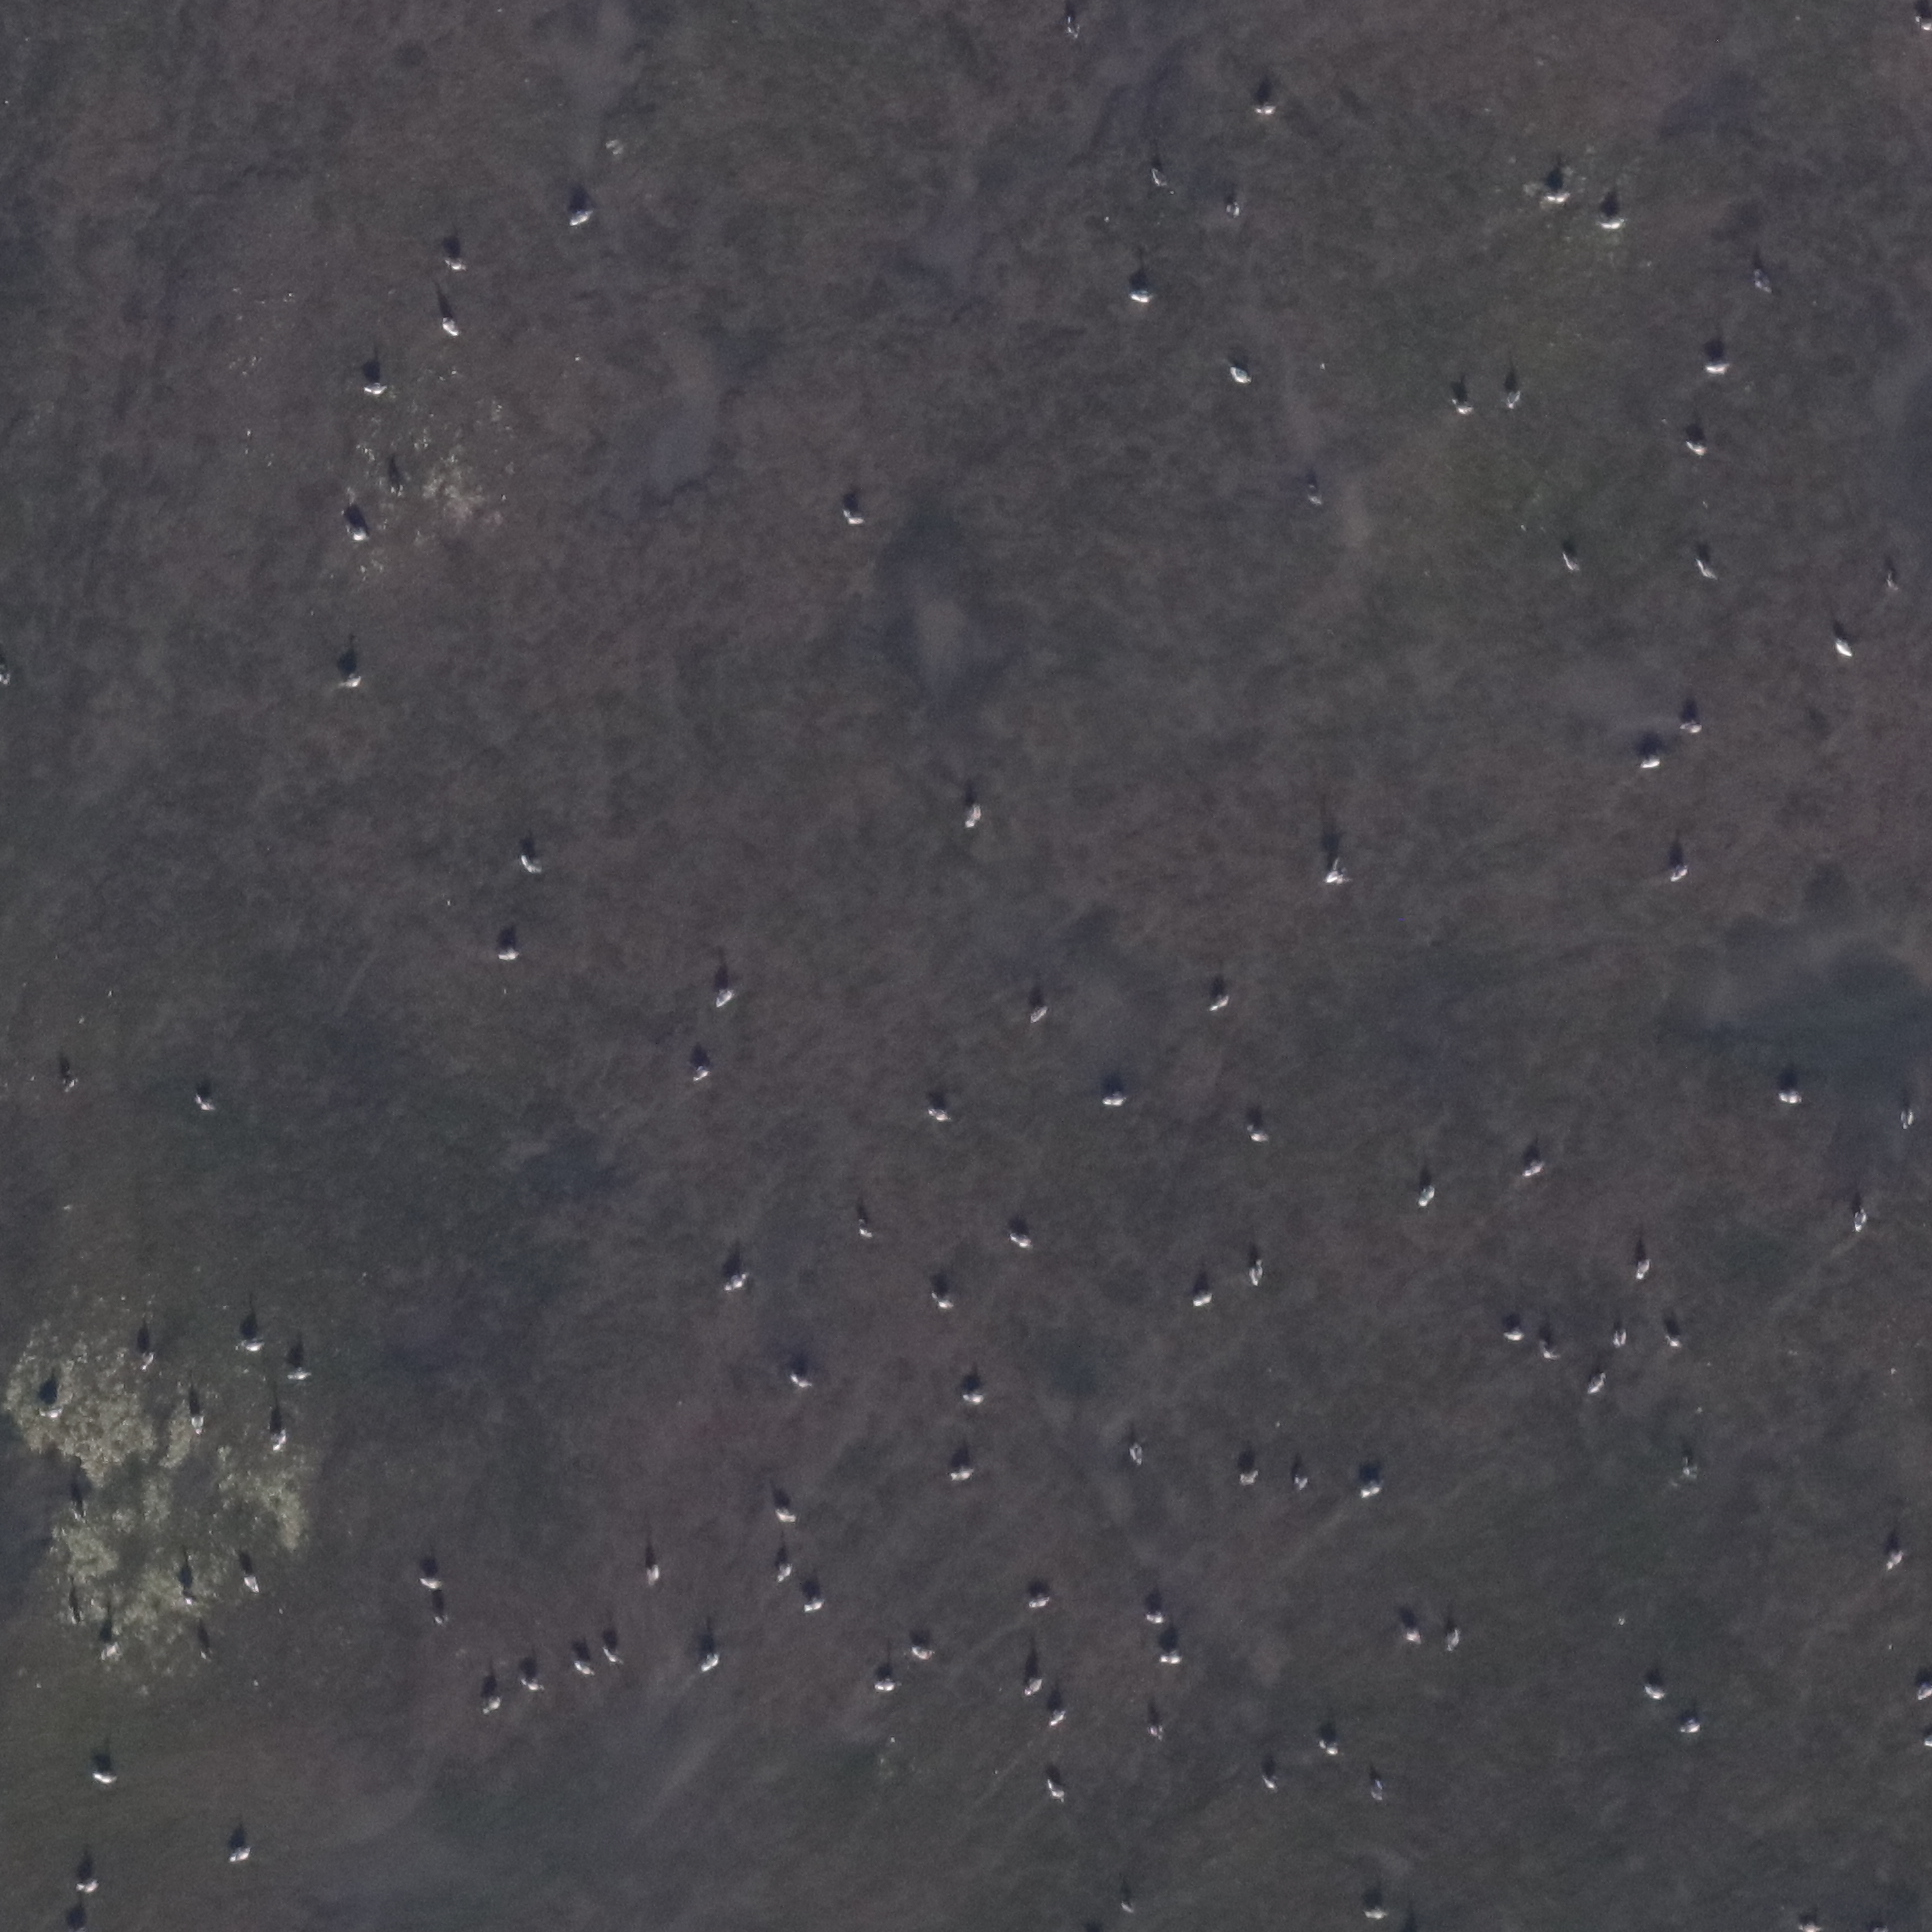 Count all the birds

117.